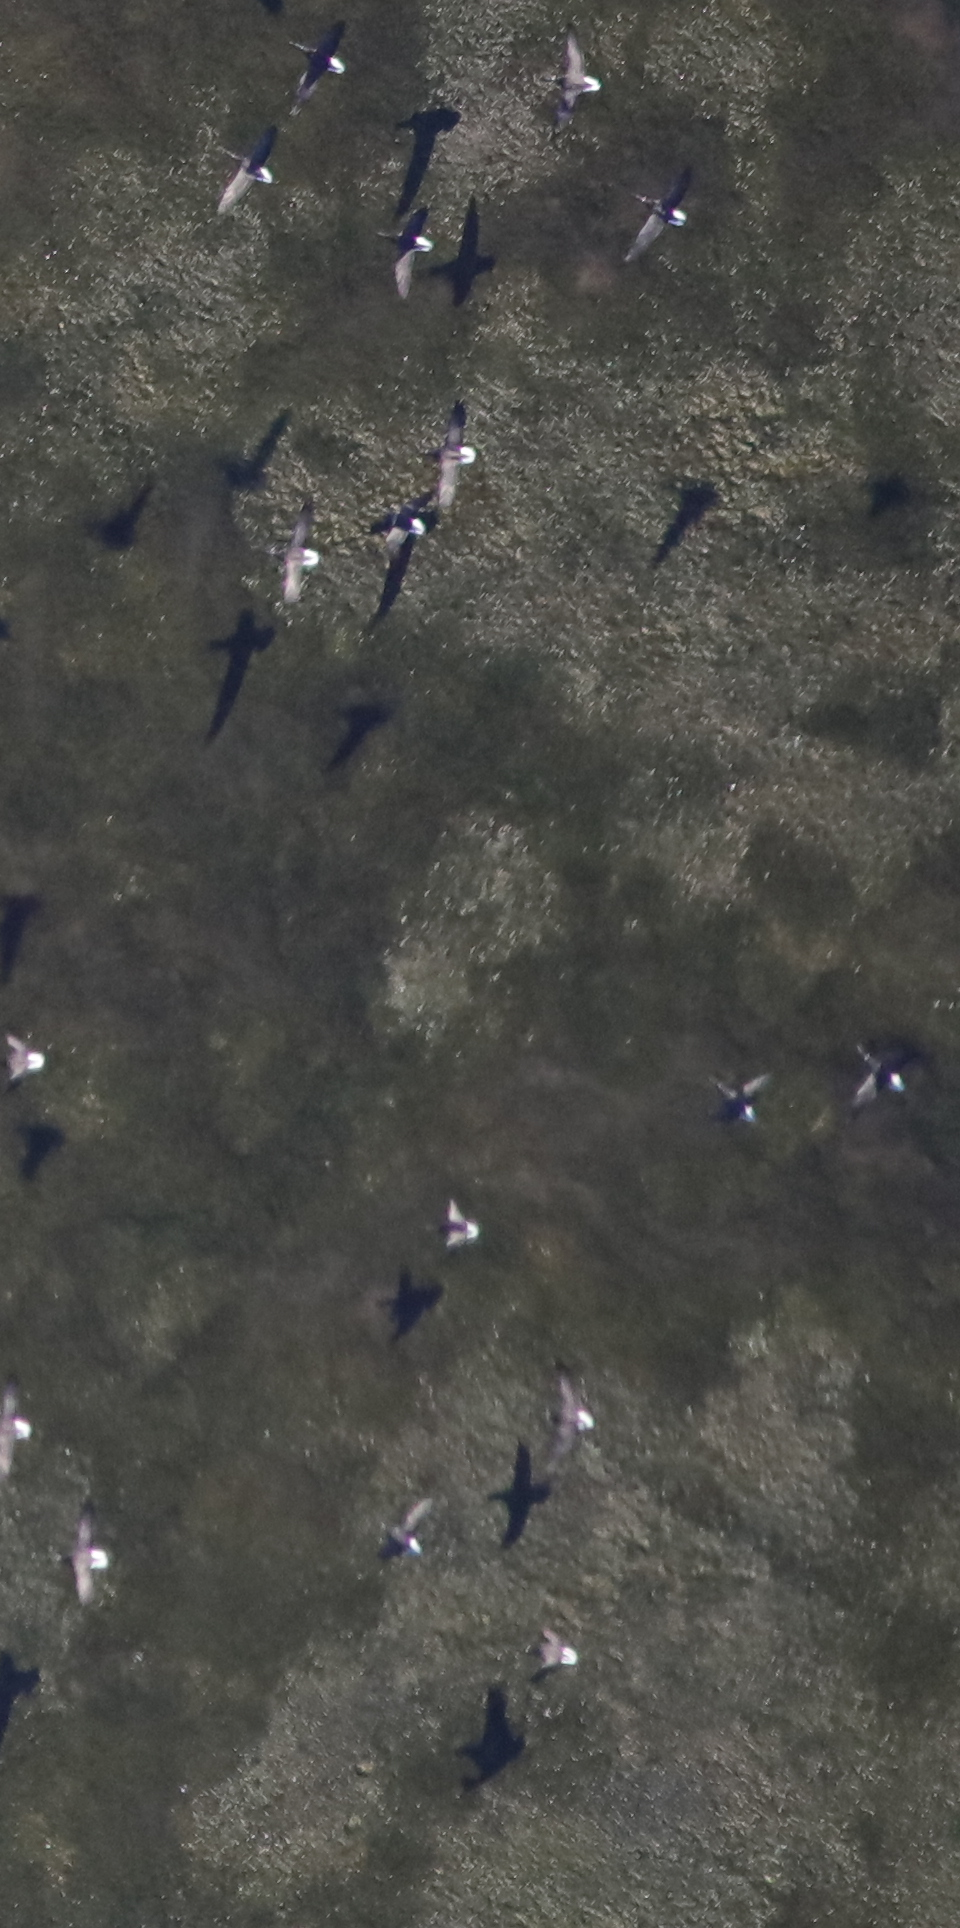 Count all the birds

17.